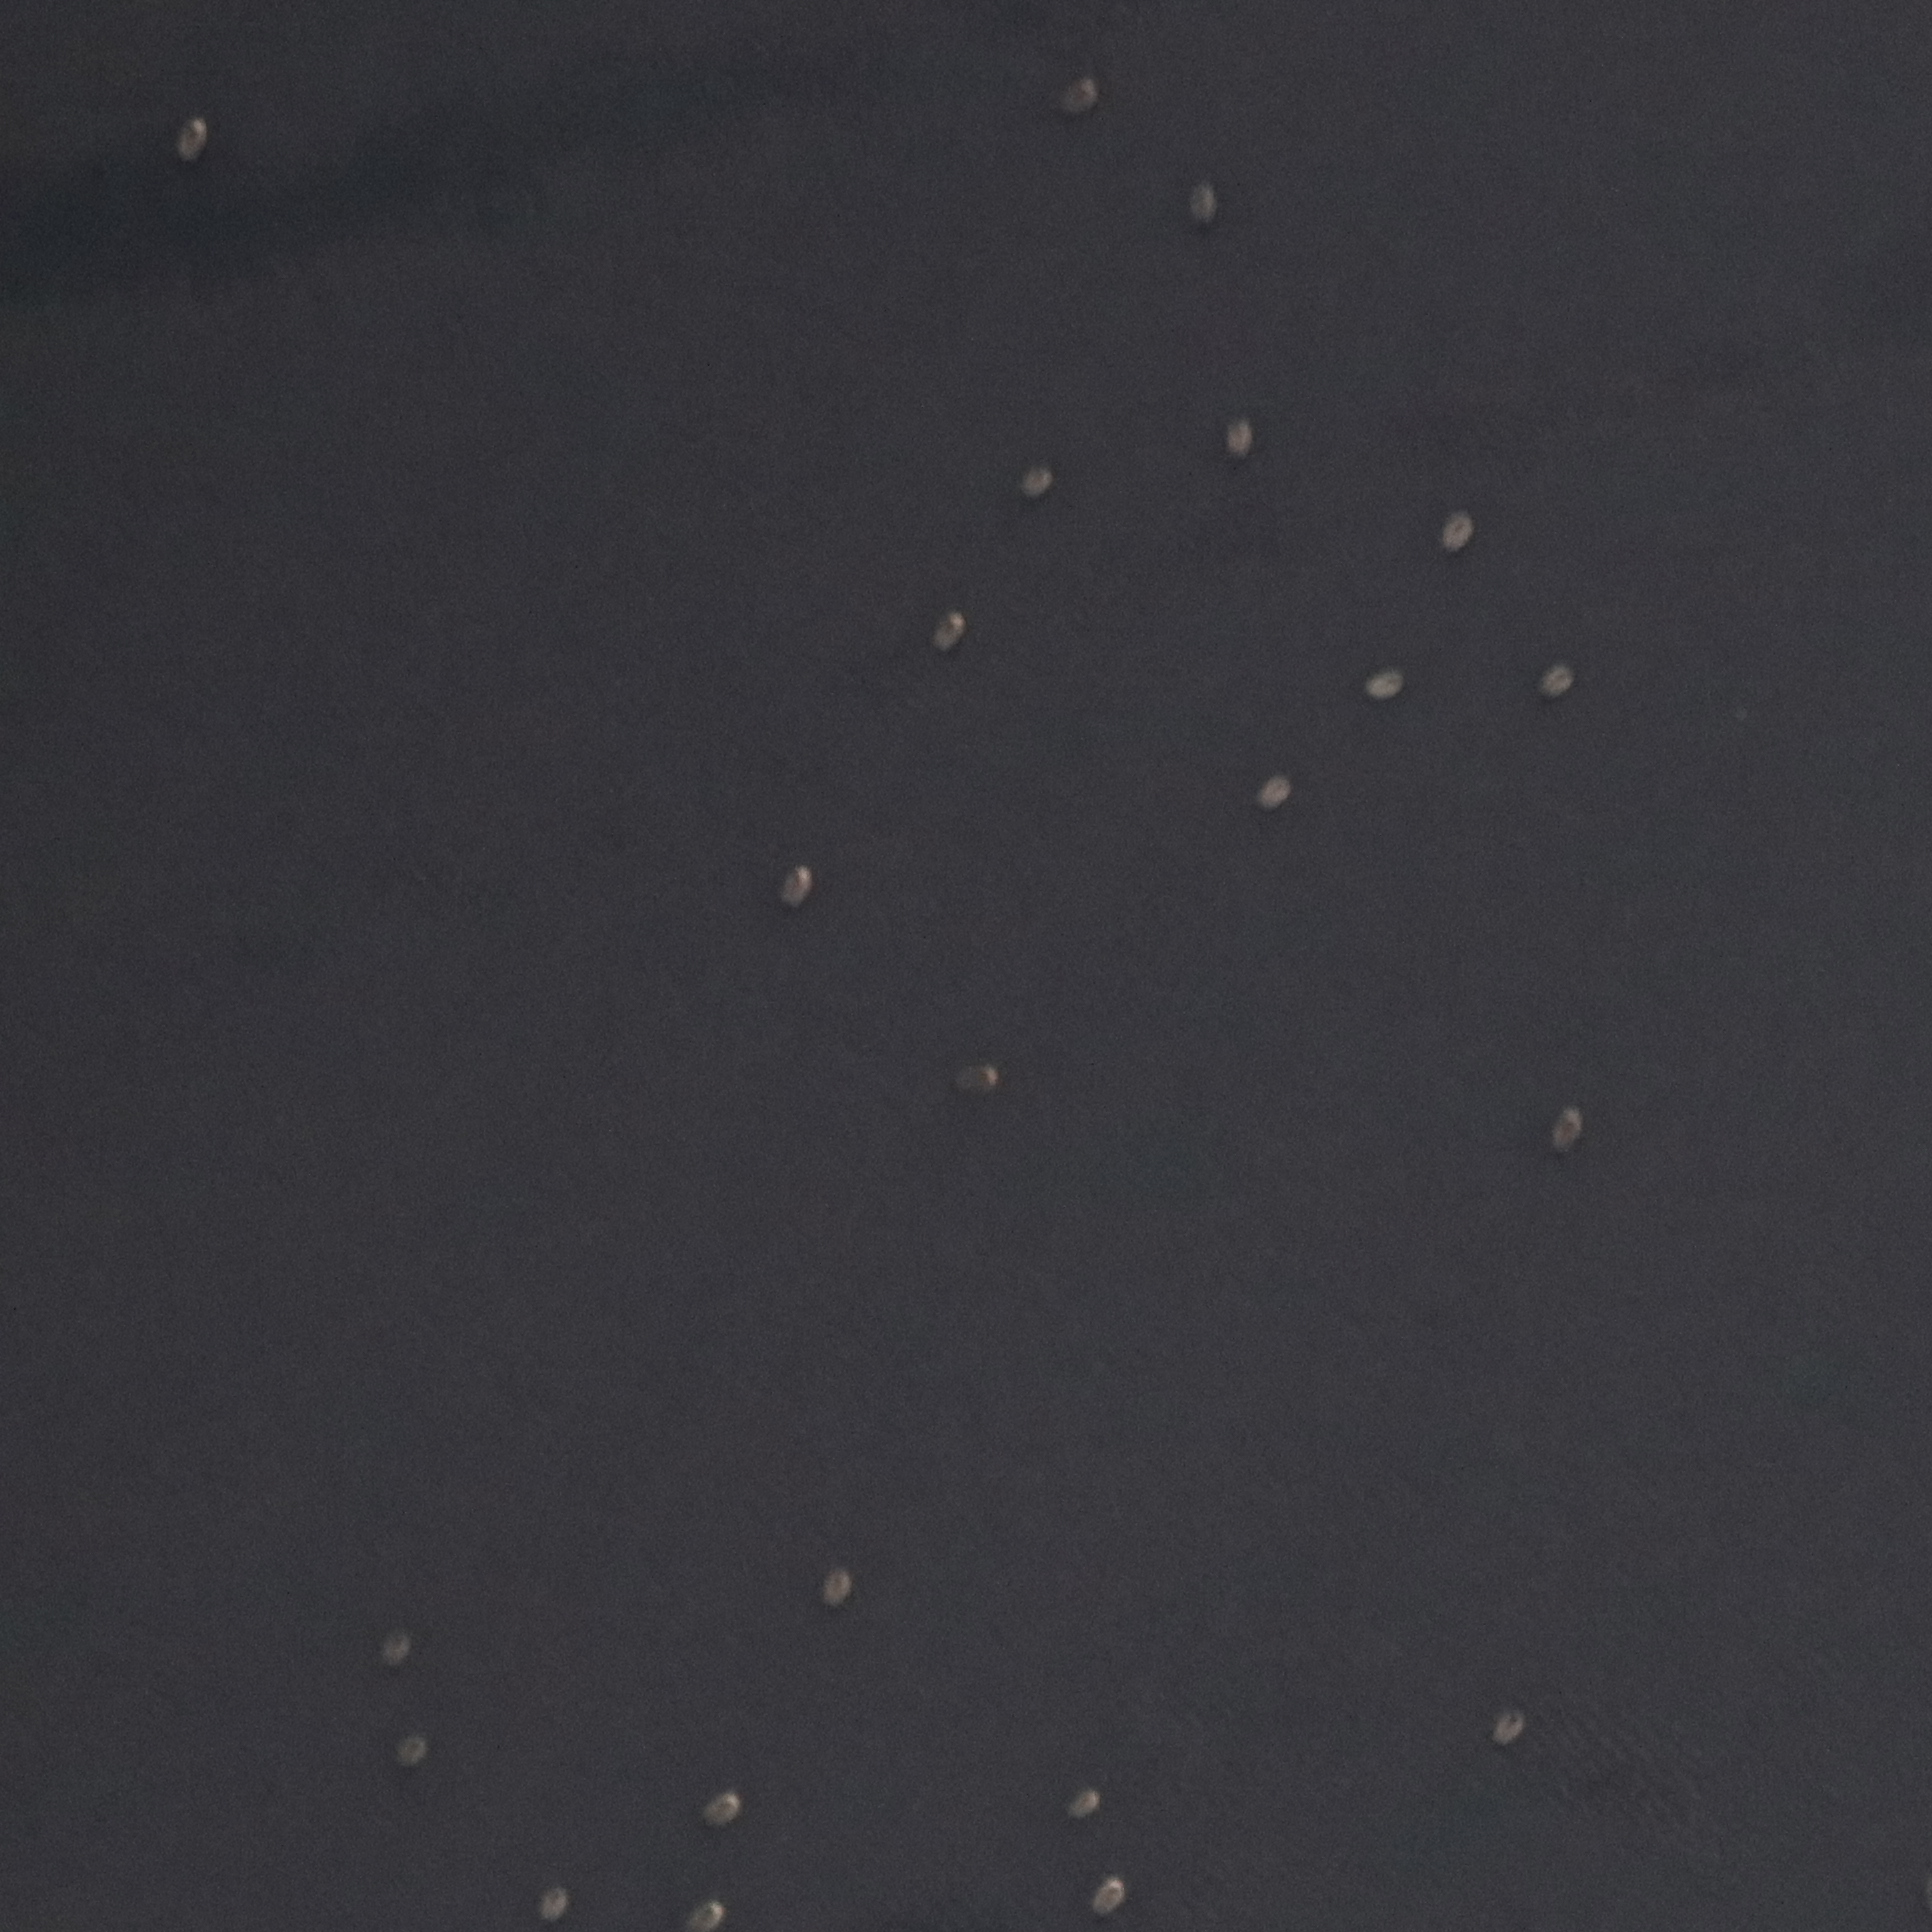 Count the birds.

22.